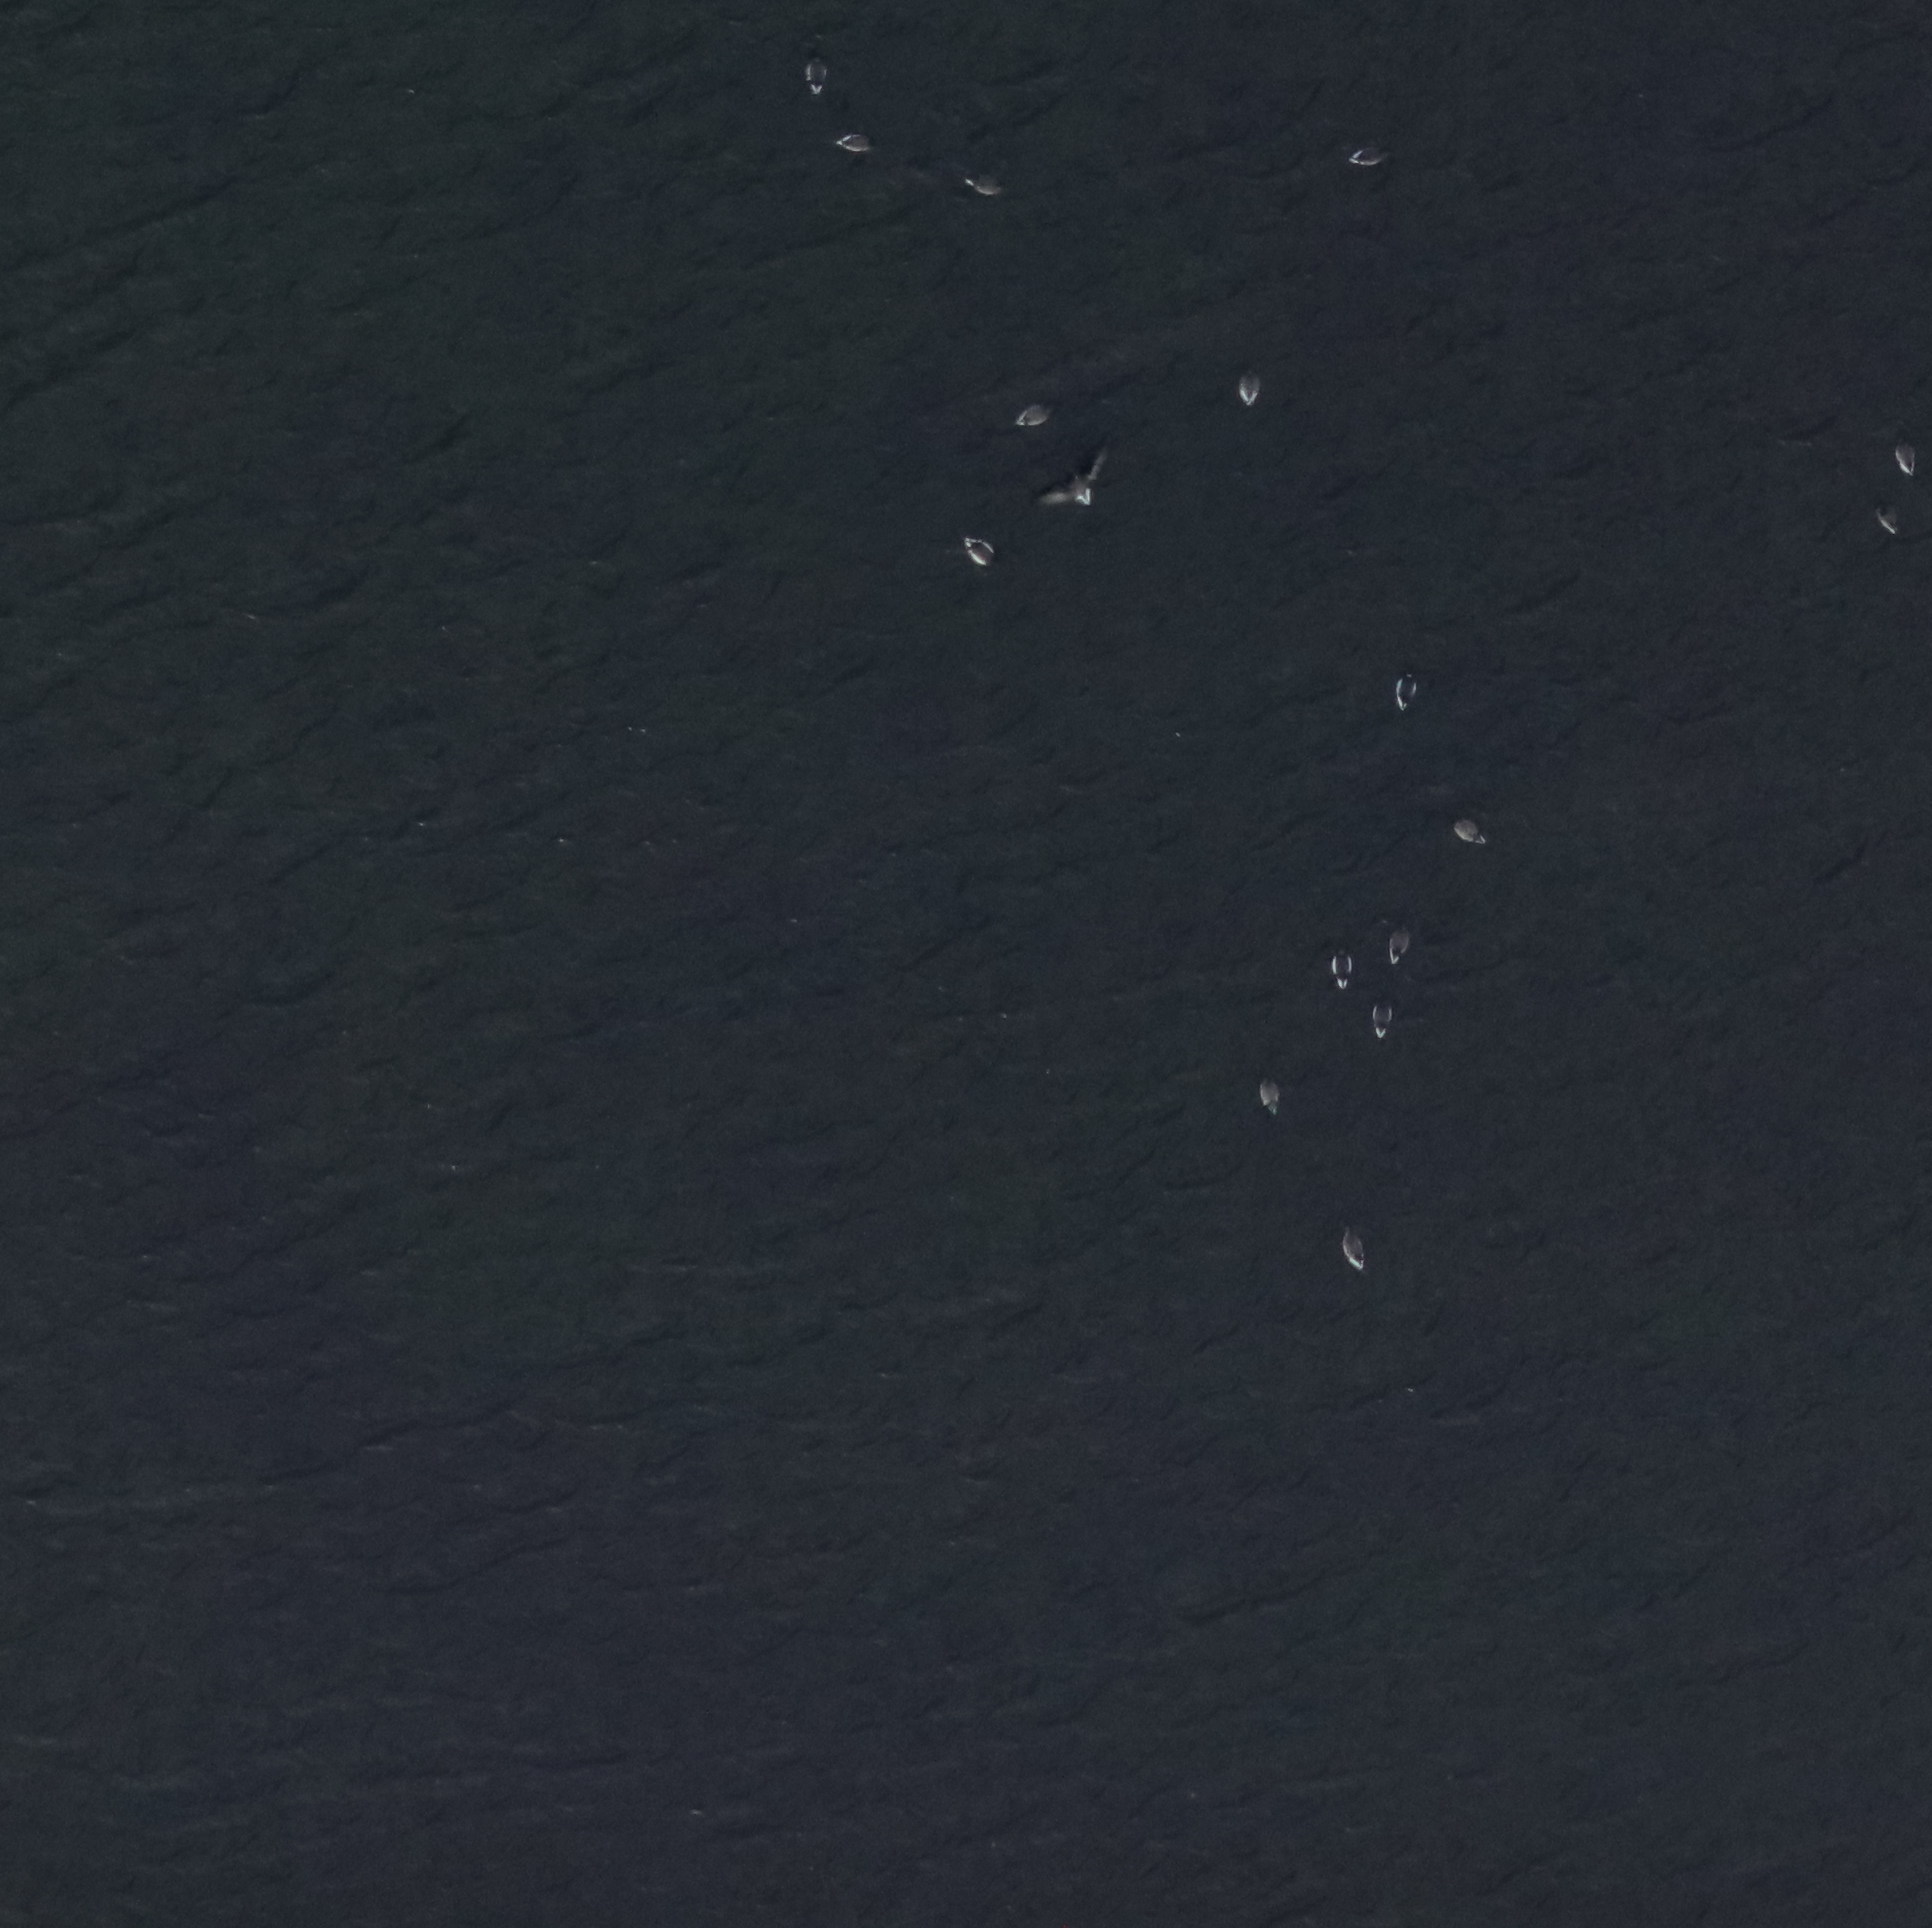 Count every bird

17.